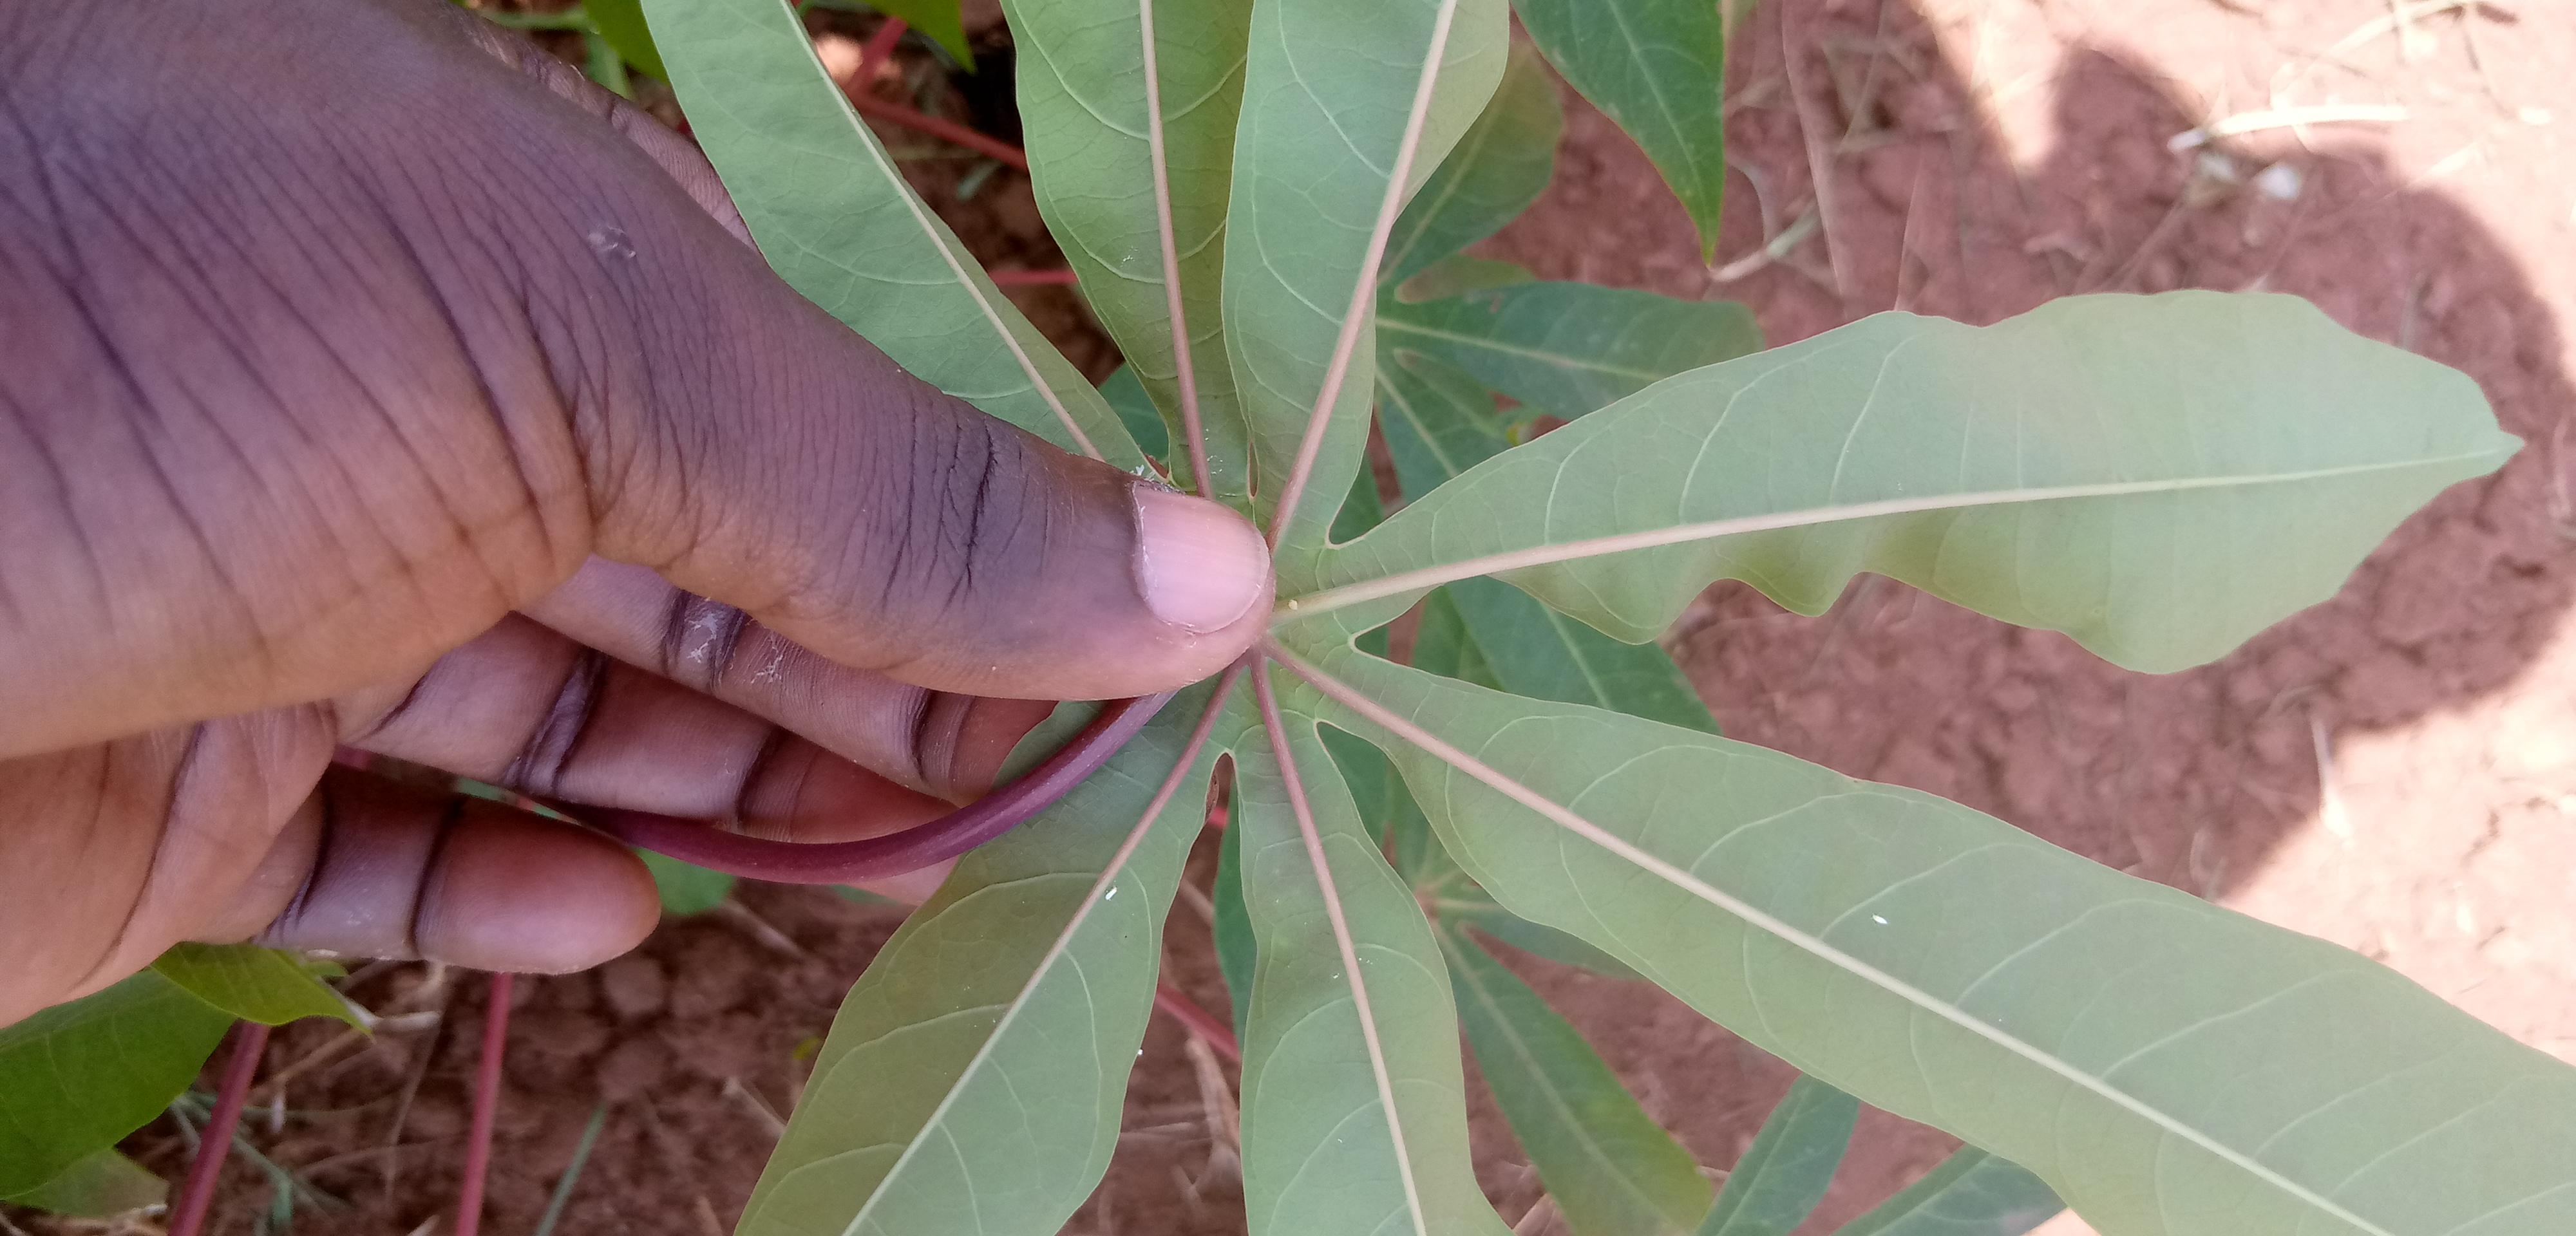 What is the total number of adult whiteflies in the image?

3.